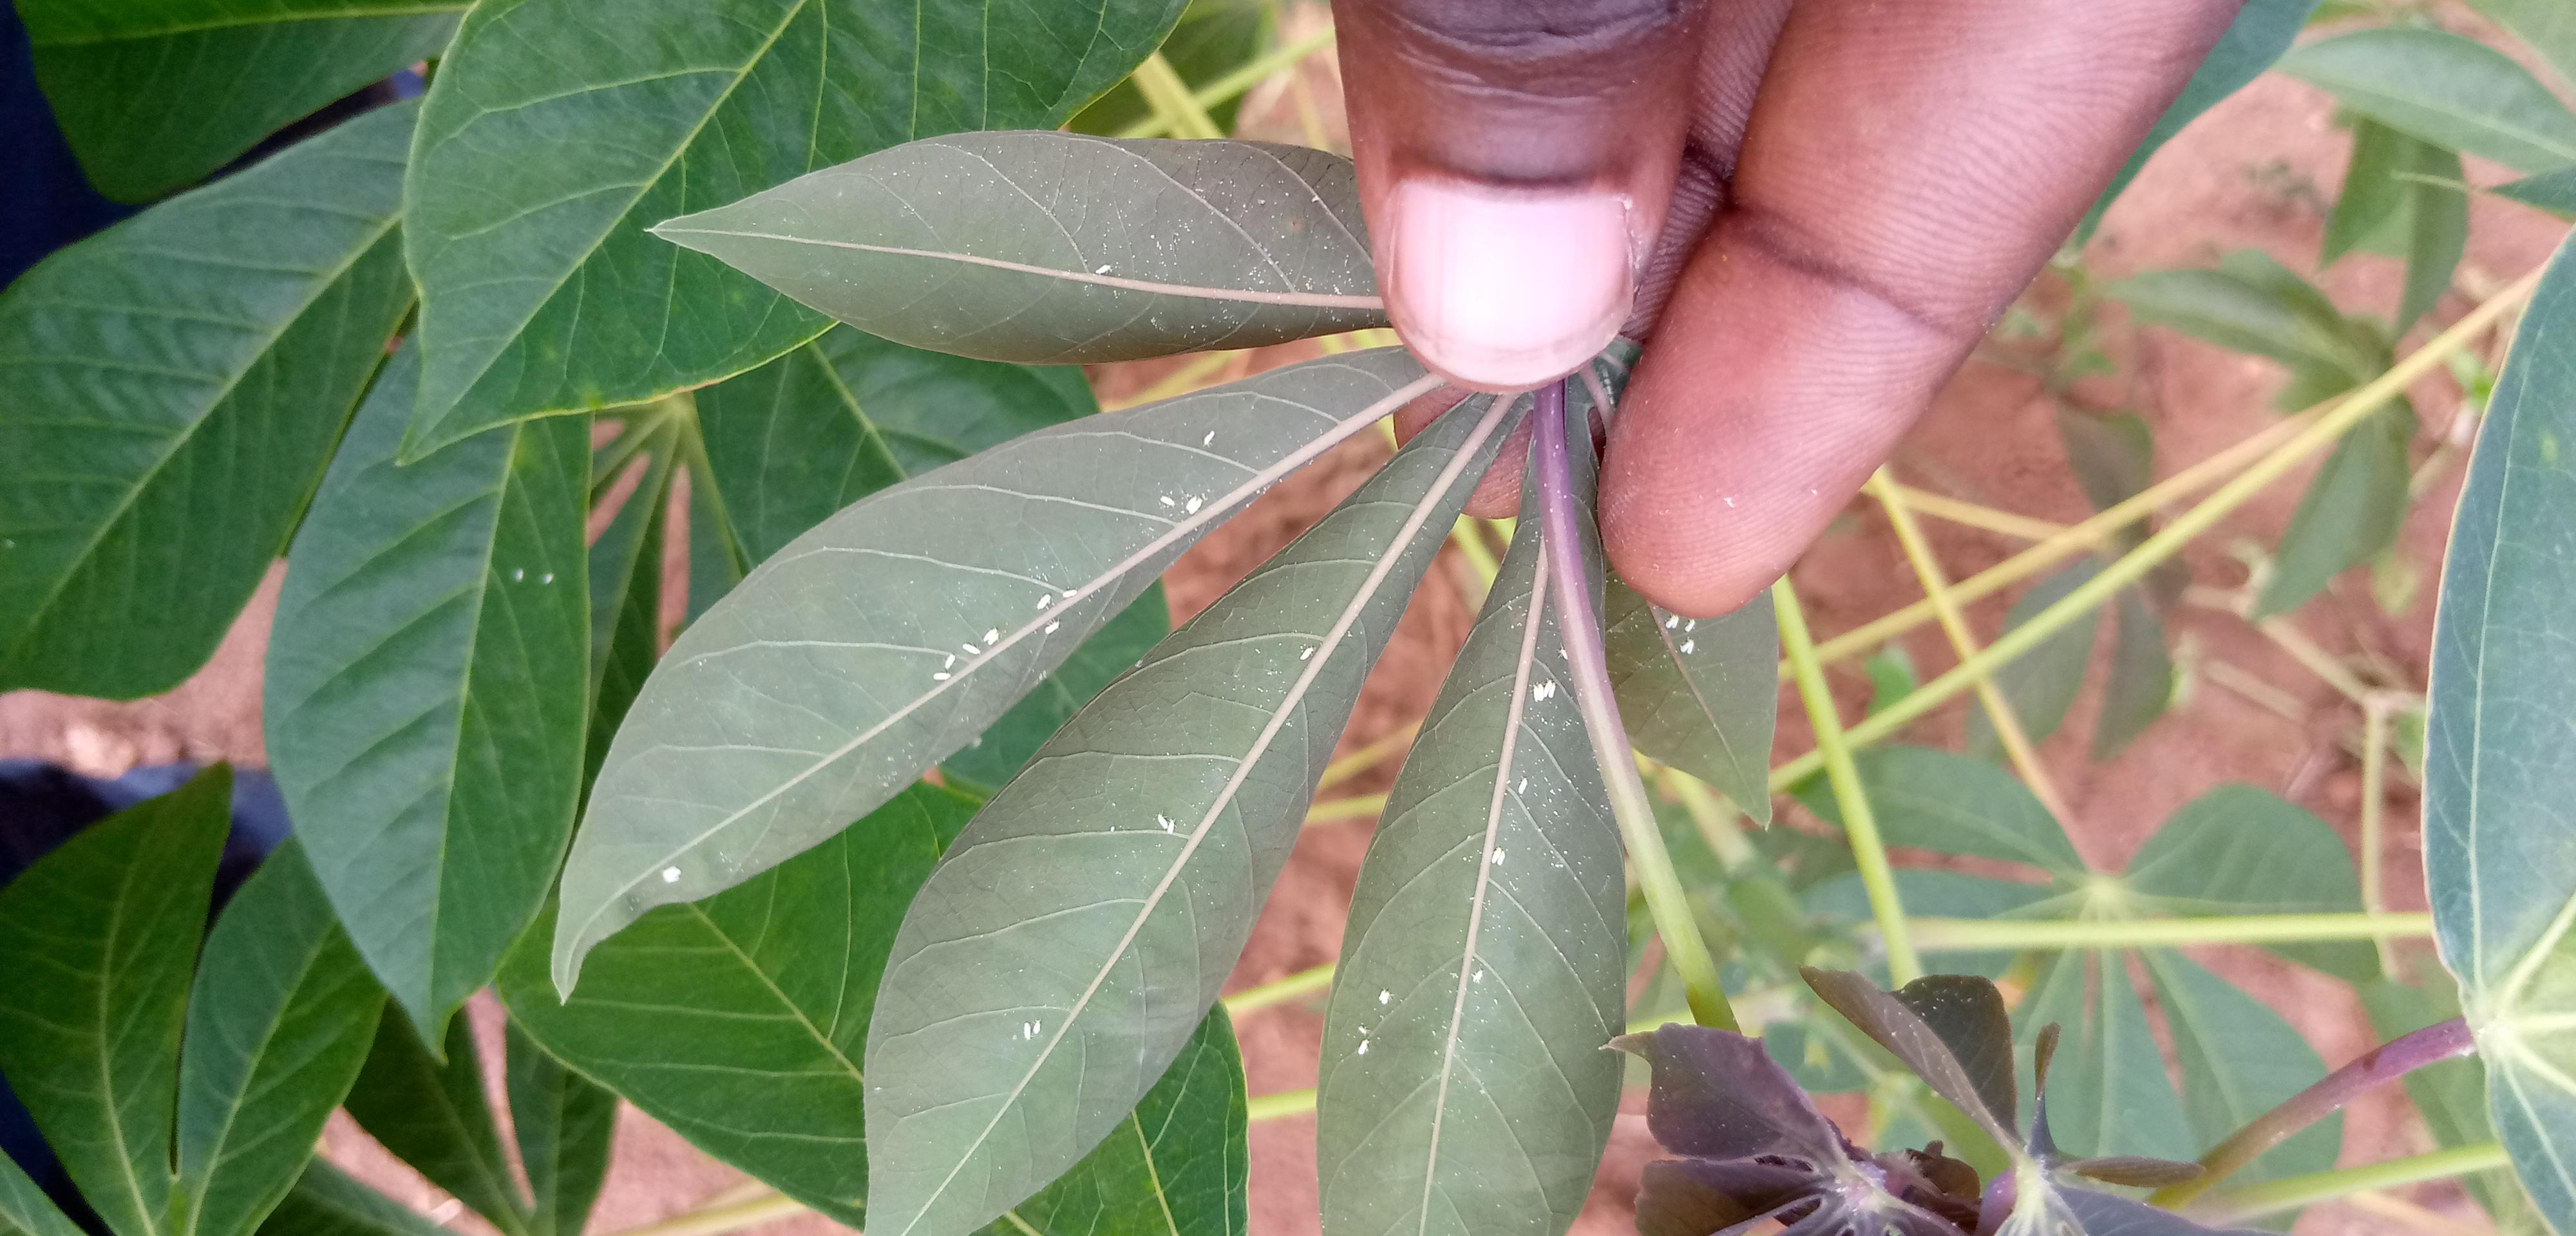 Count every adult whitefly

35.